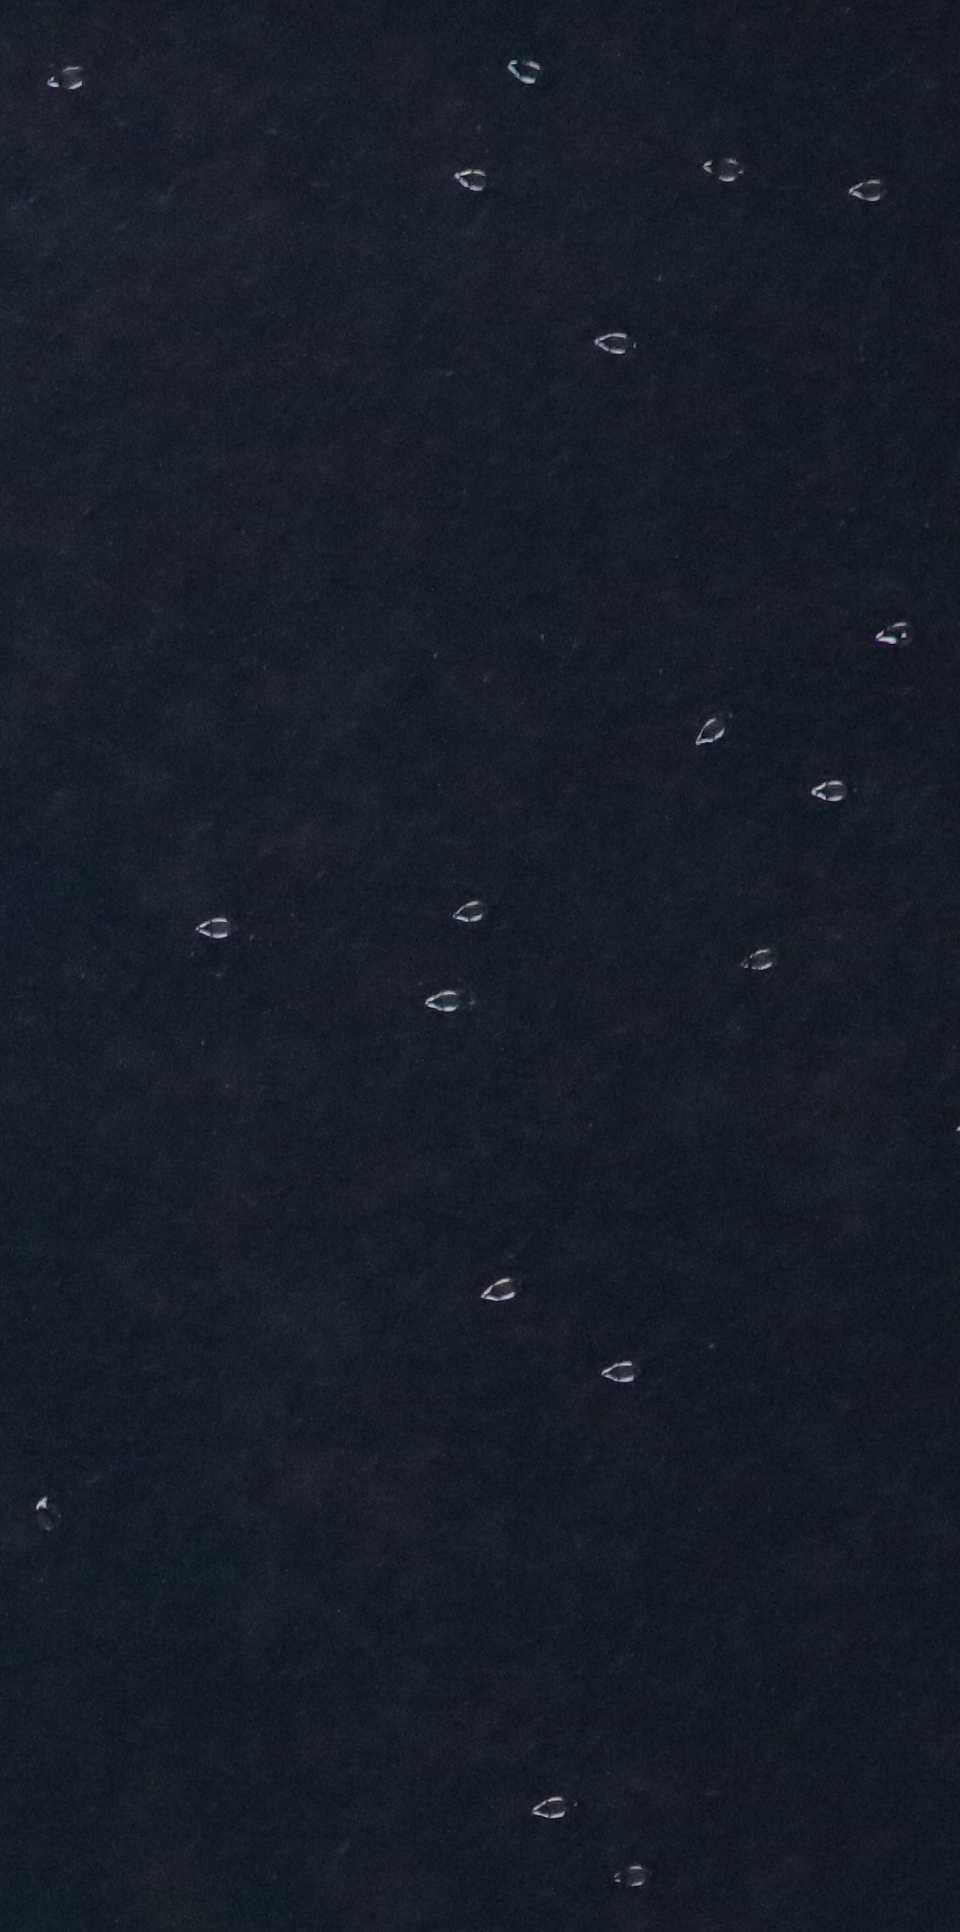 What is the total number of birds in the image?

18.